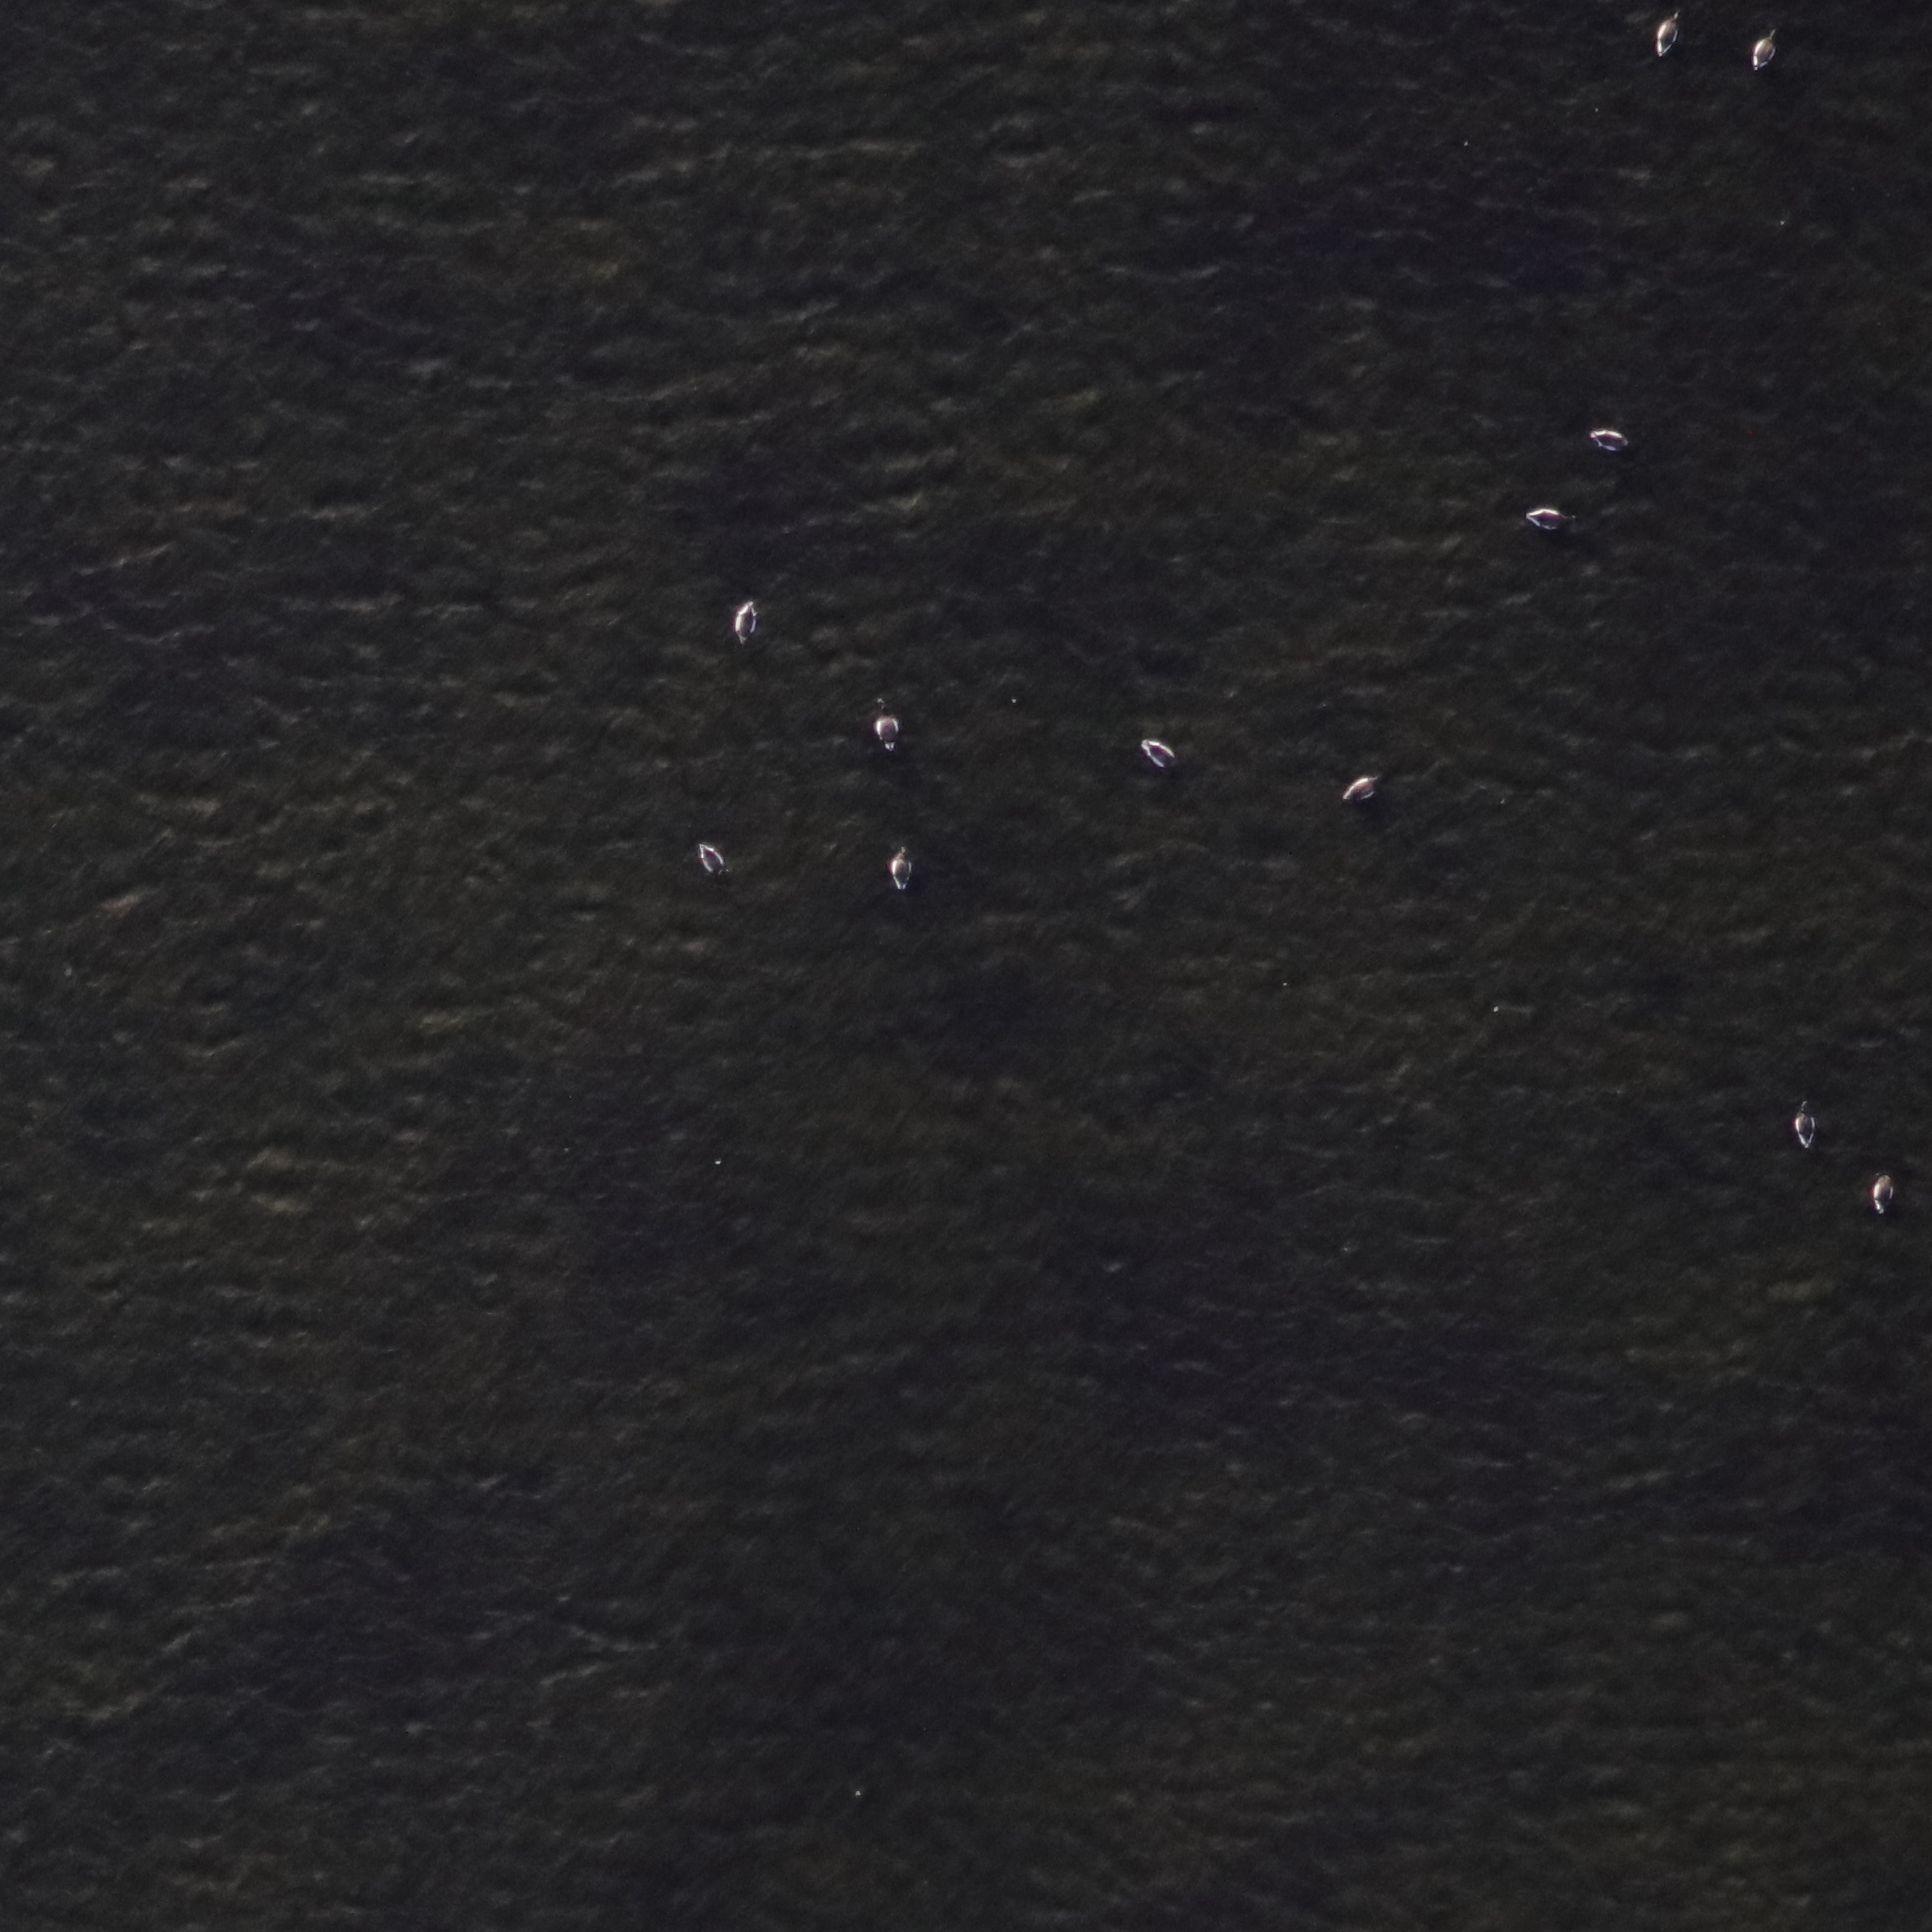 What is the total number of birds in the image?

12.